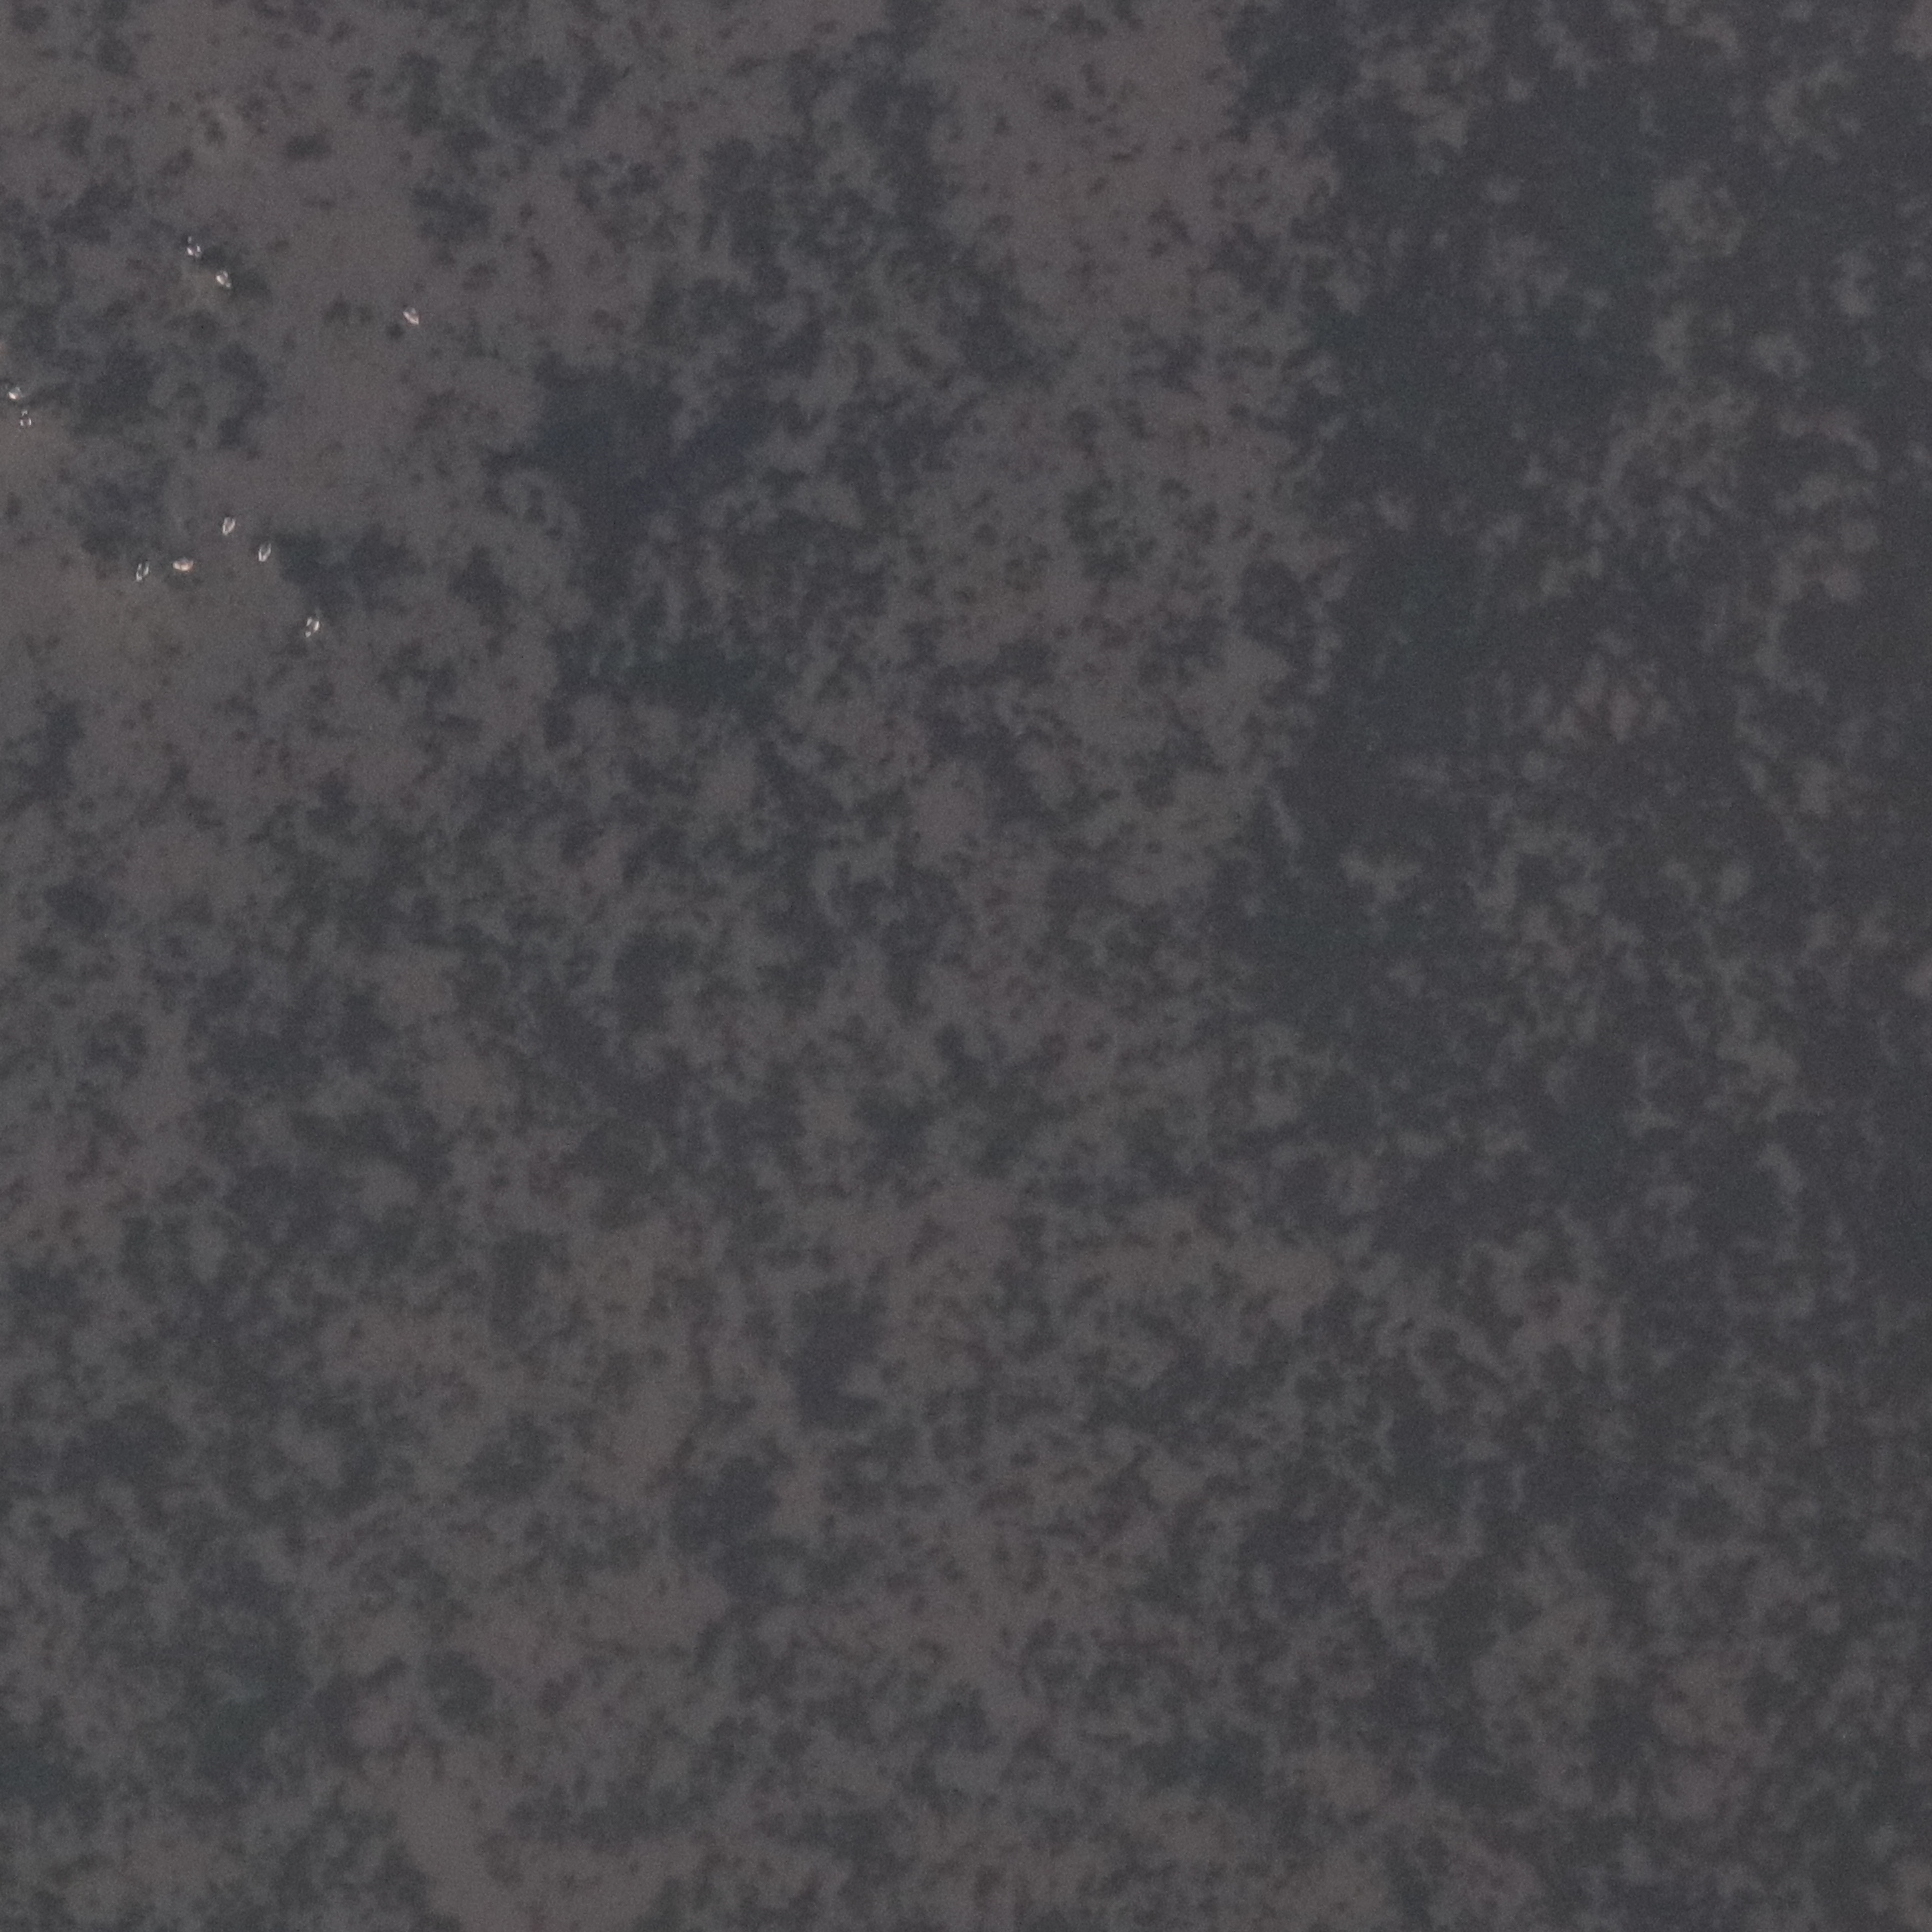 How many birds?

10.